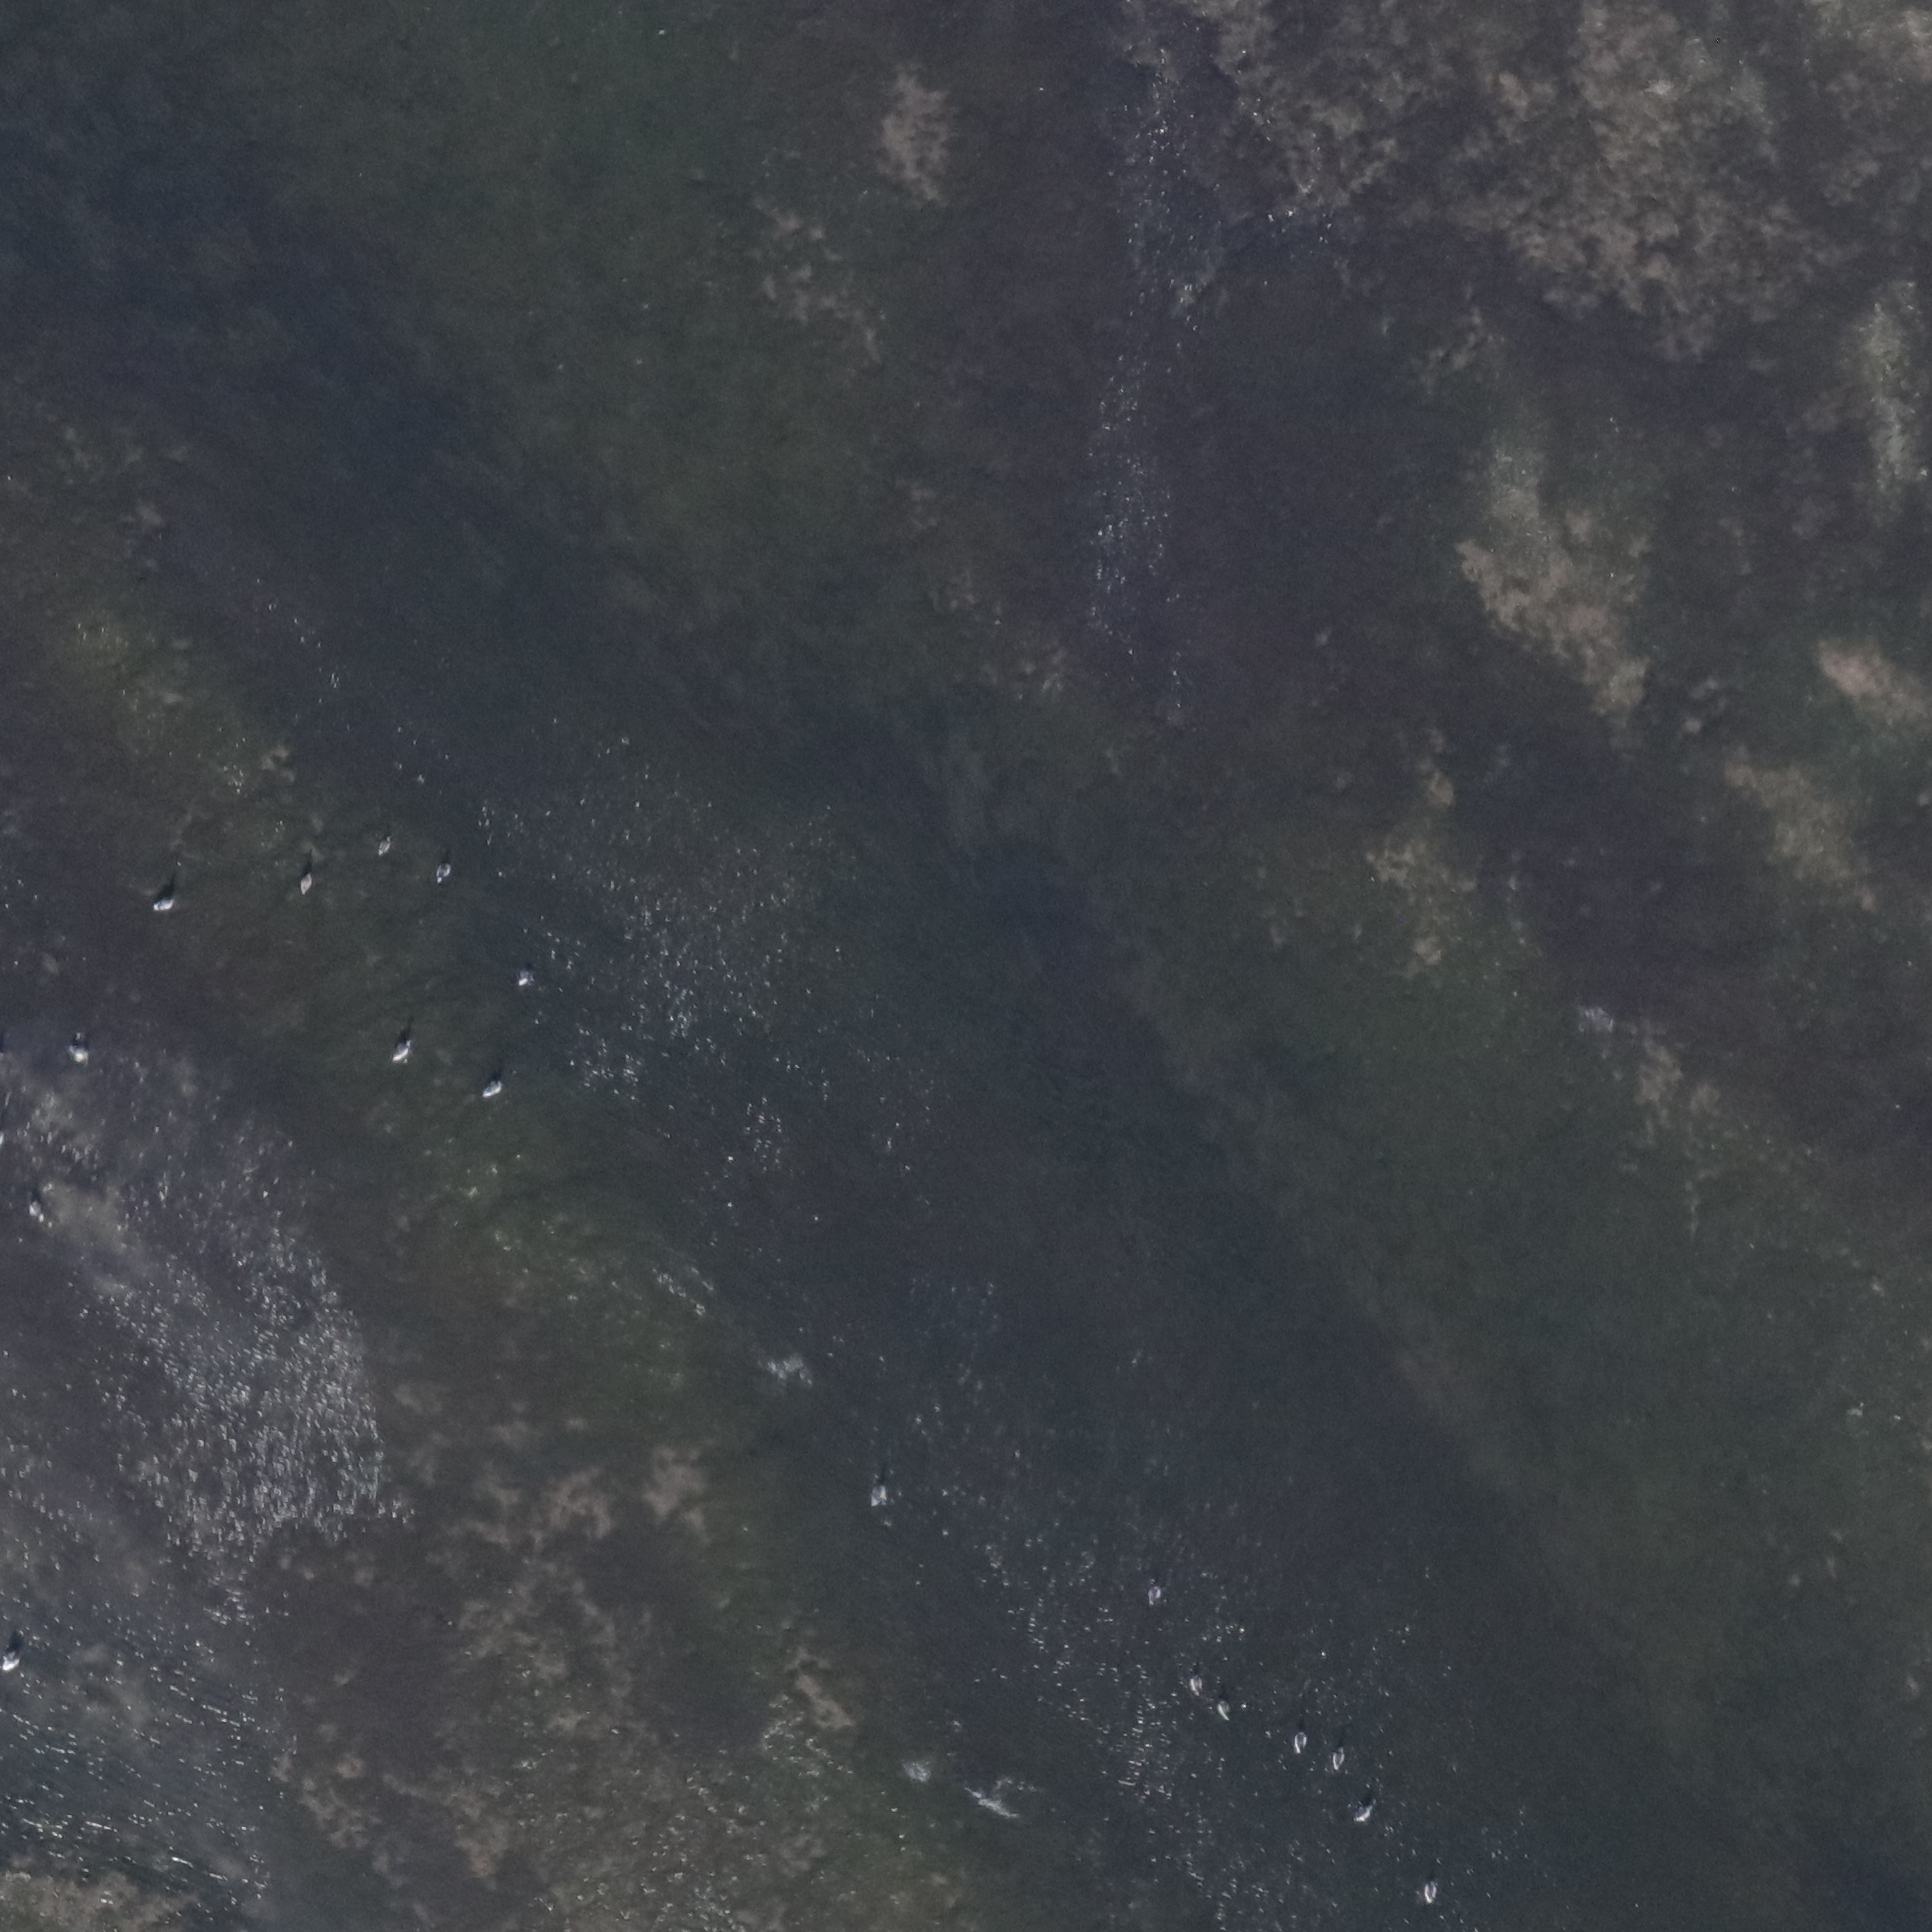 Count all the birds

18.